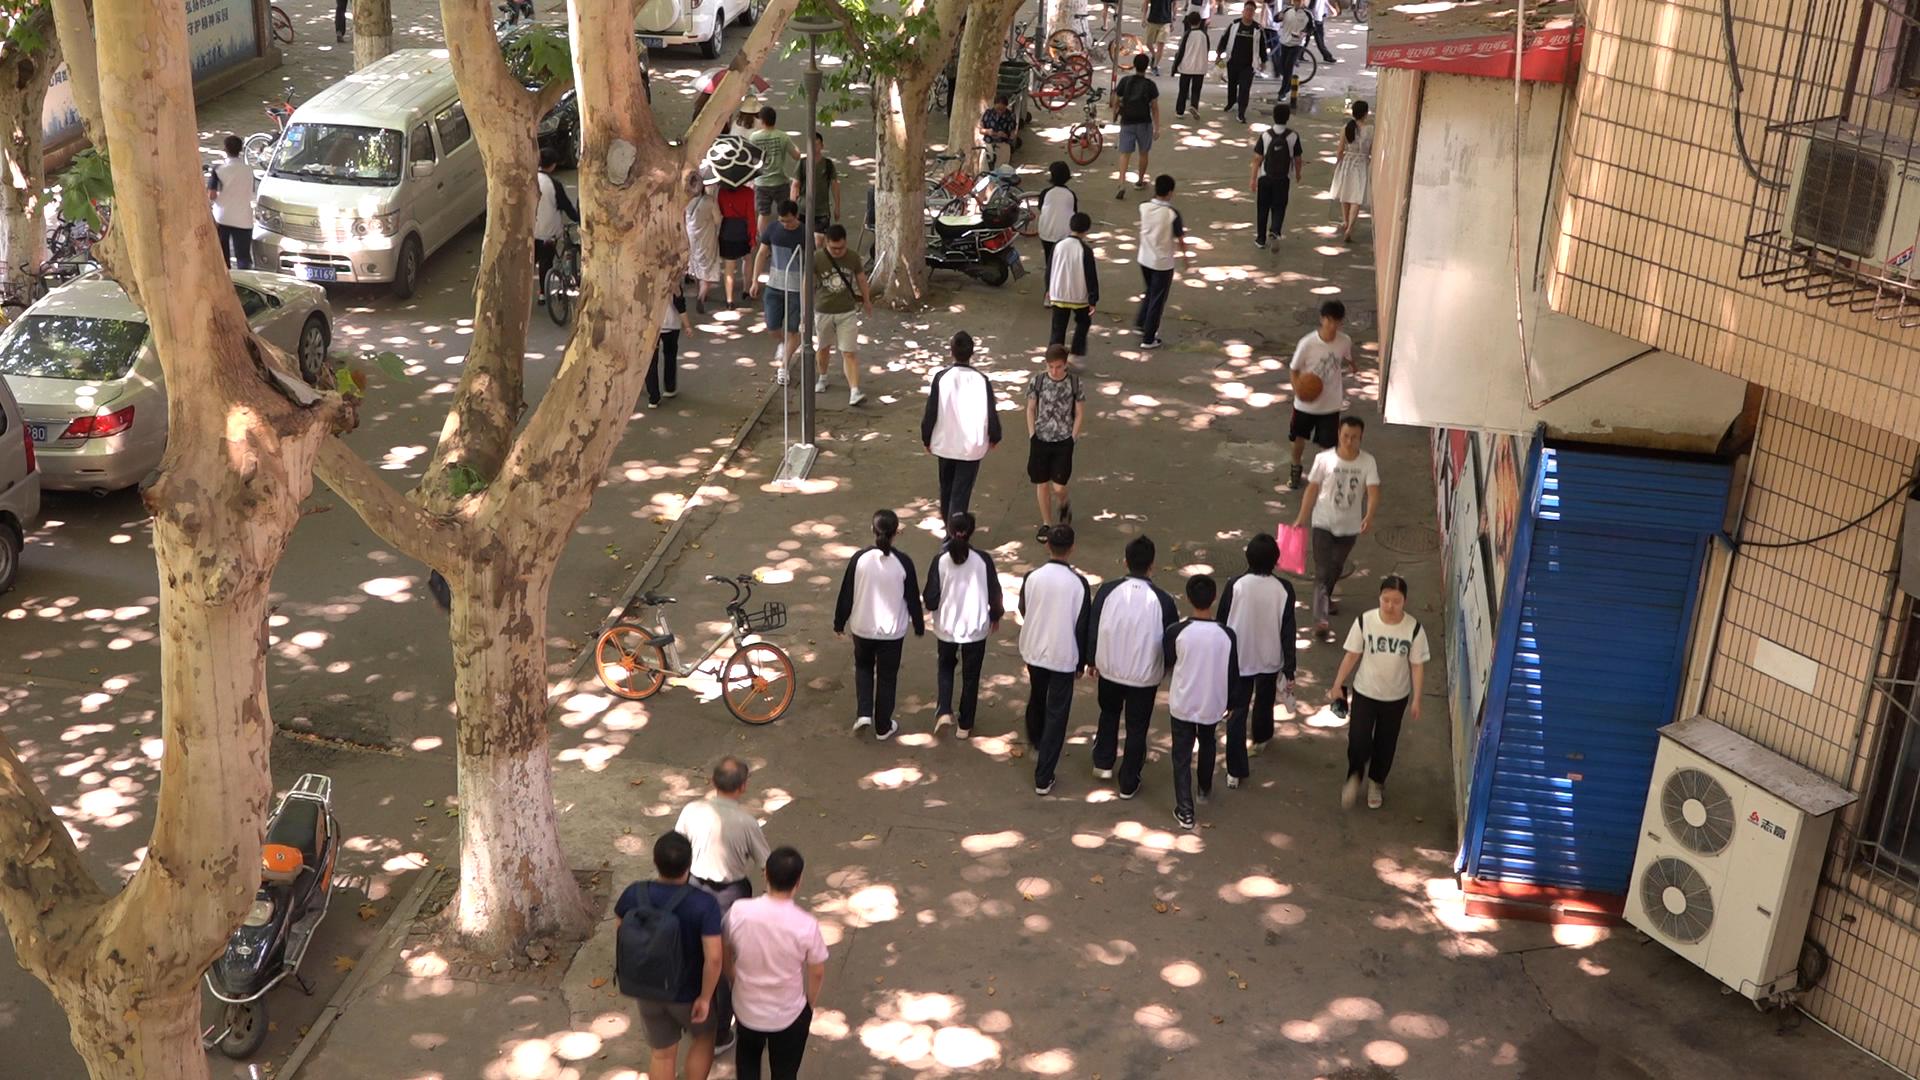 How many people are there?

31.